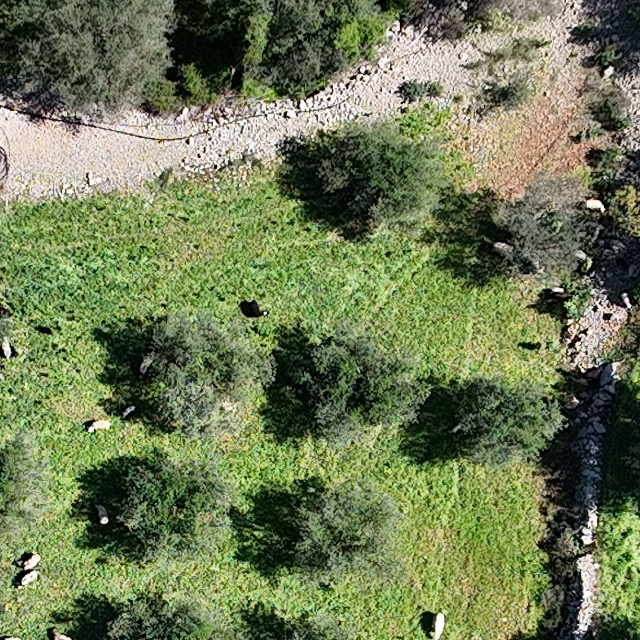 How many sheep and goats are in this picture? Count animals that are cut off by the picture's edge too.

24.